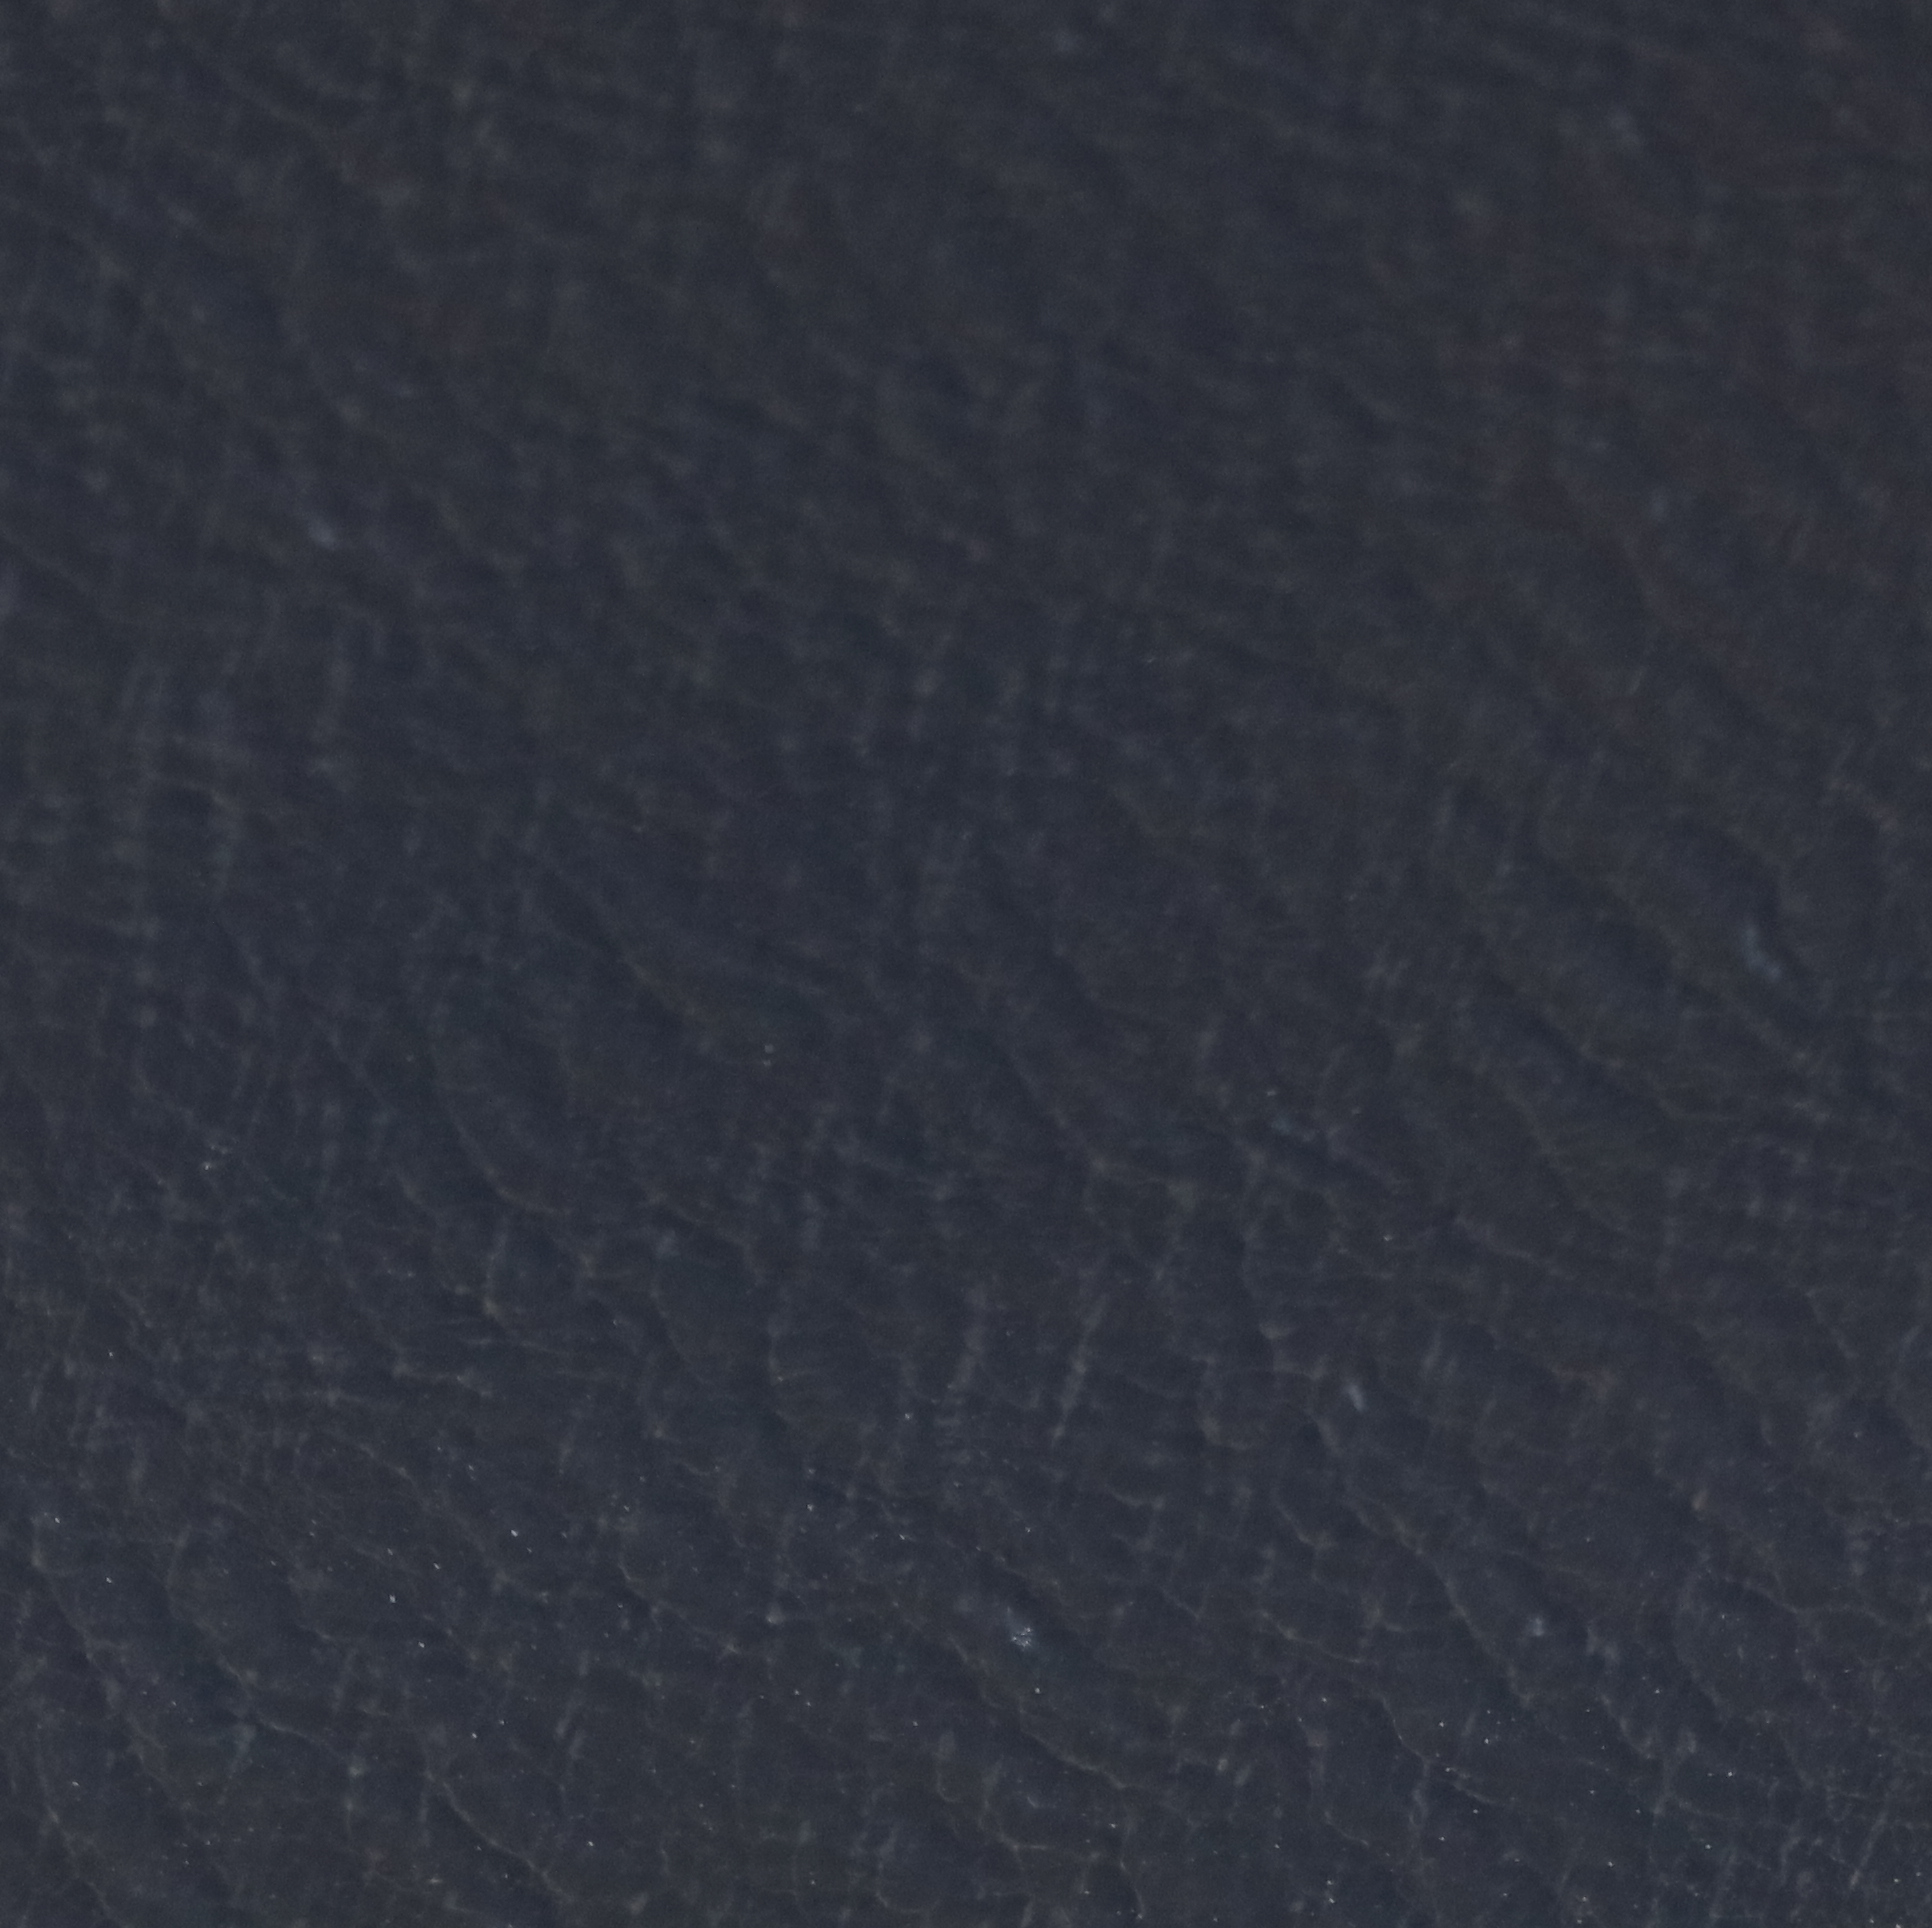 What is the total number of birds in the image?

0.